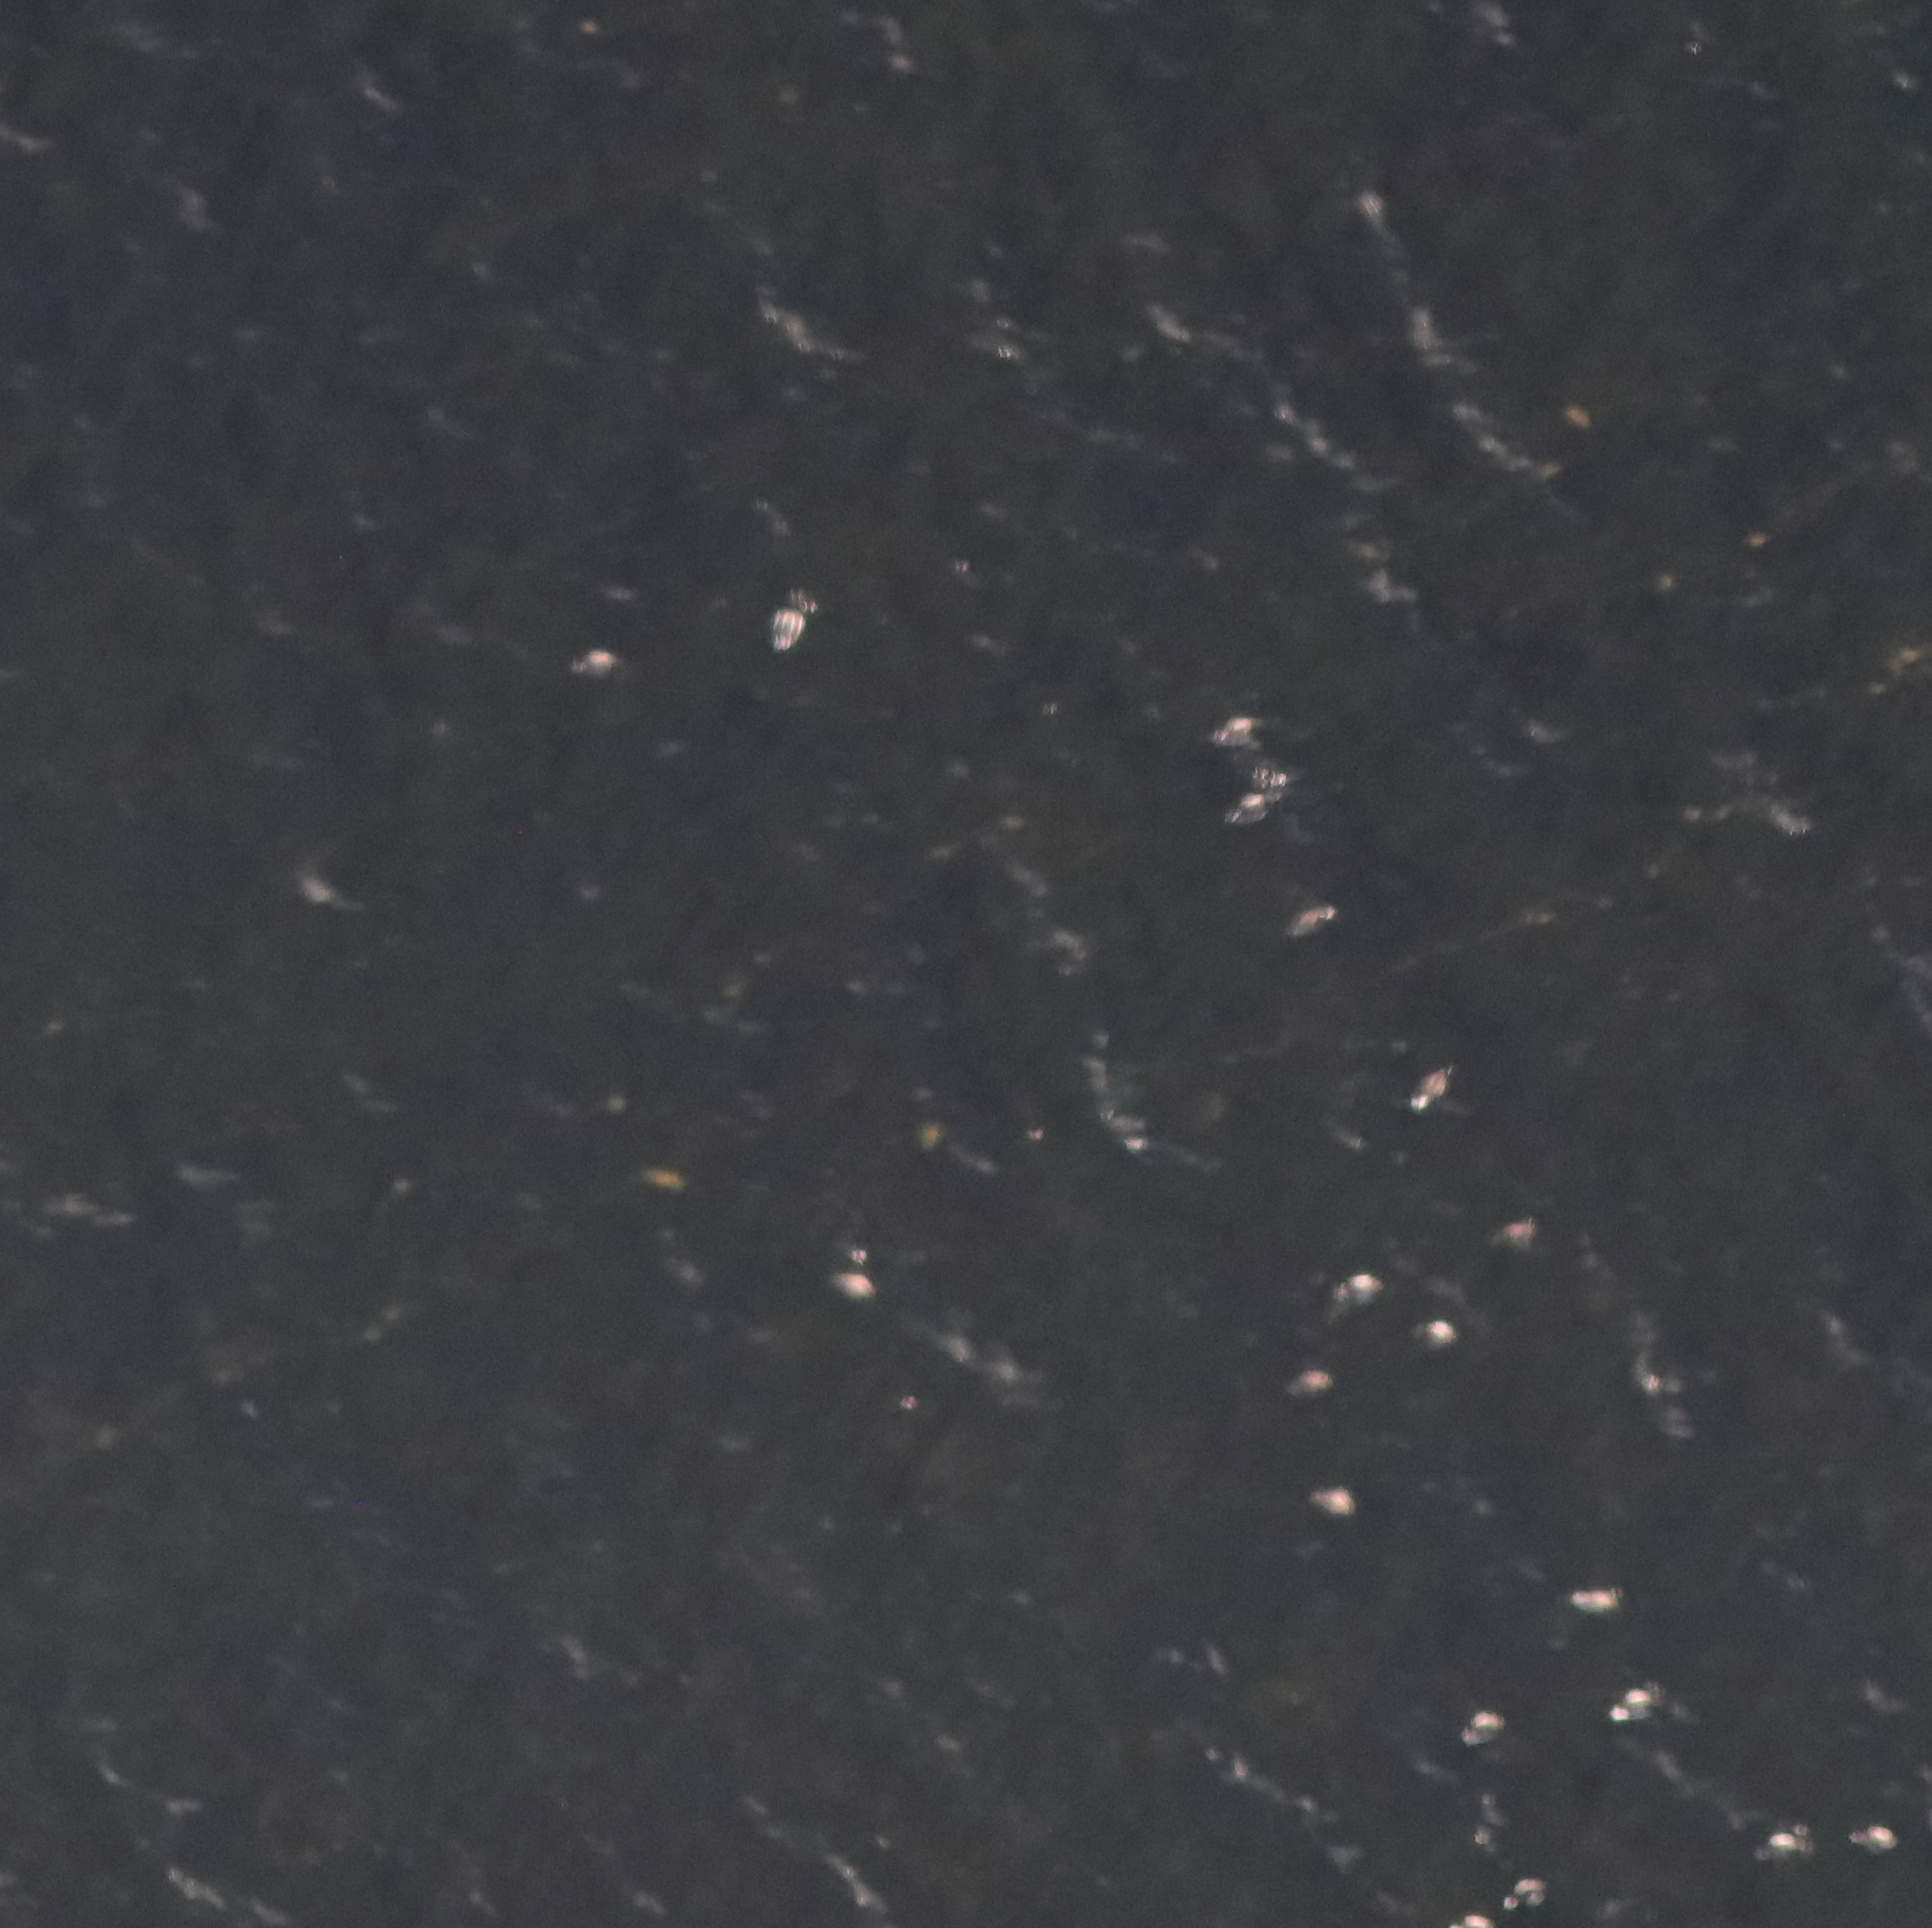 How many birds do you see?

17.